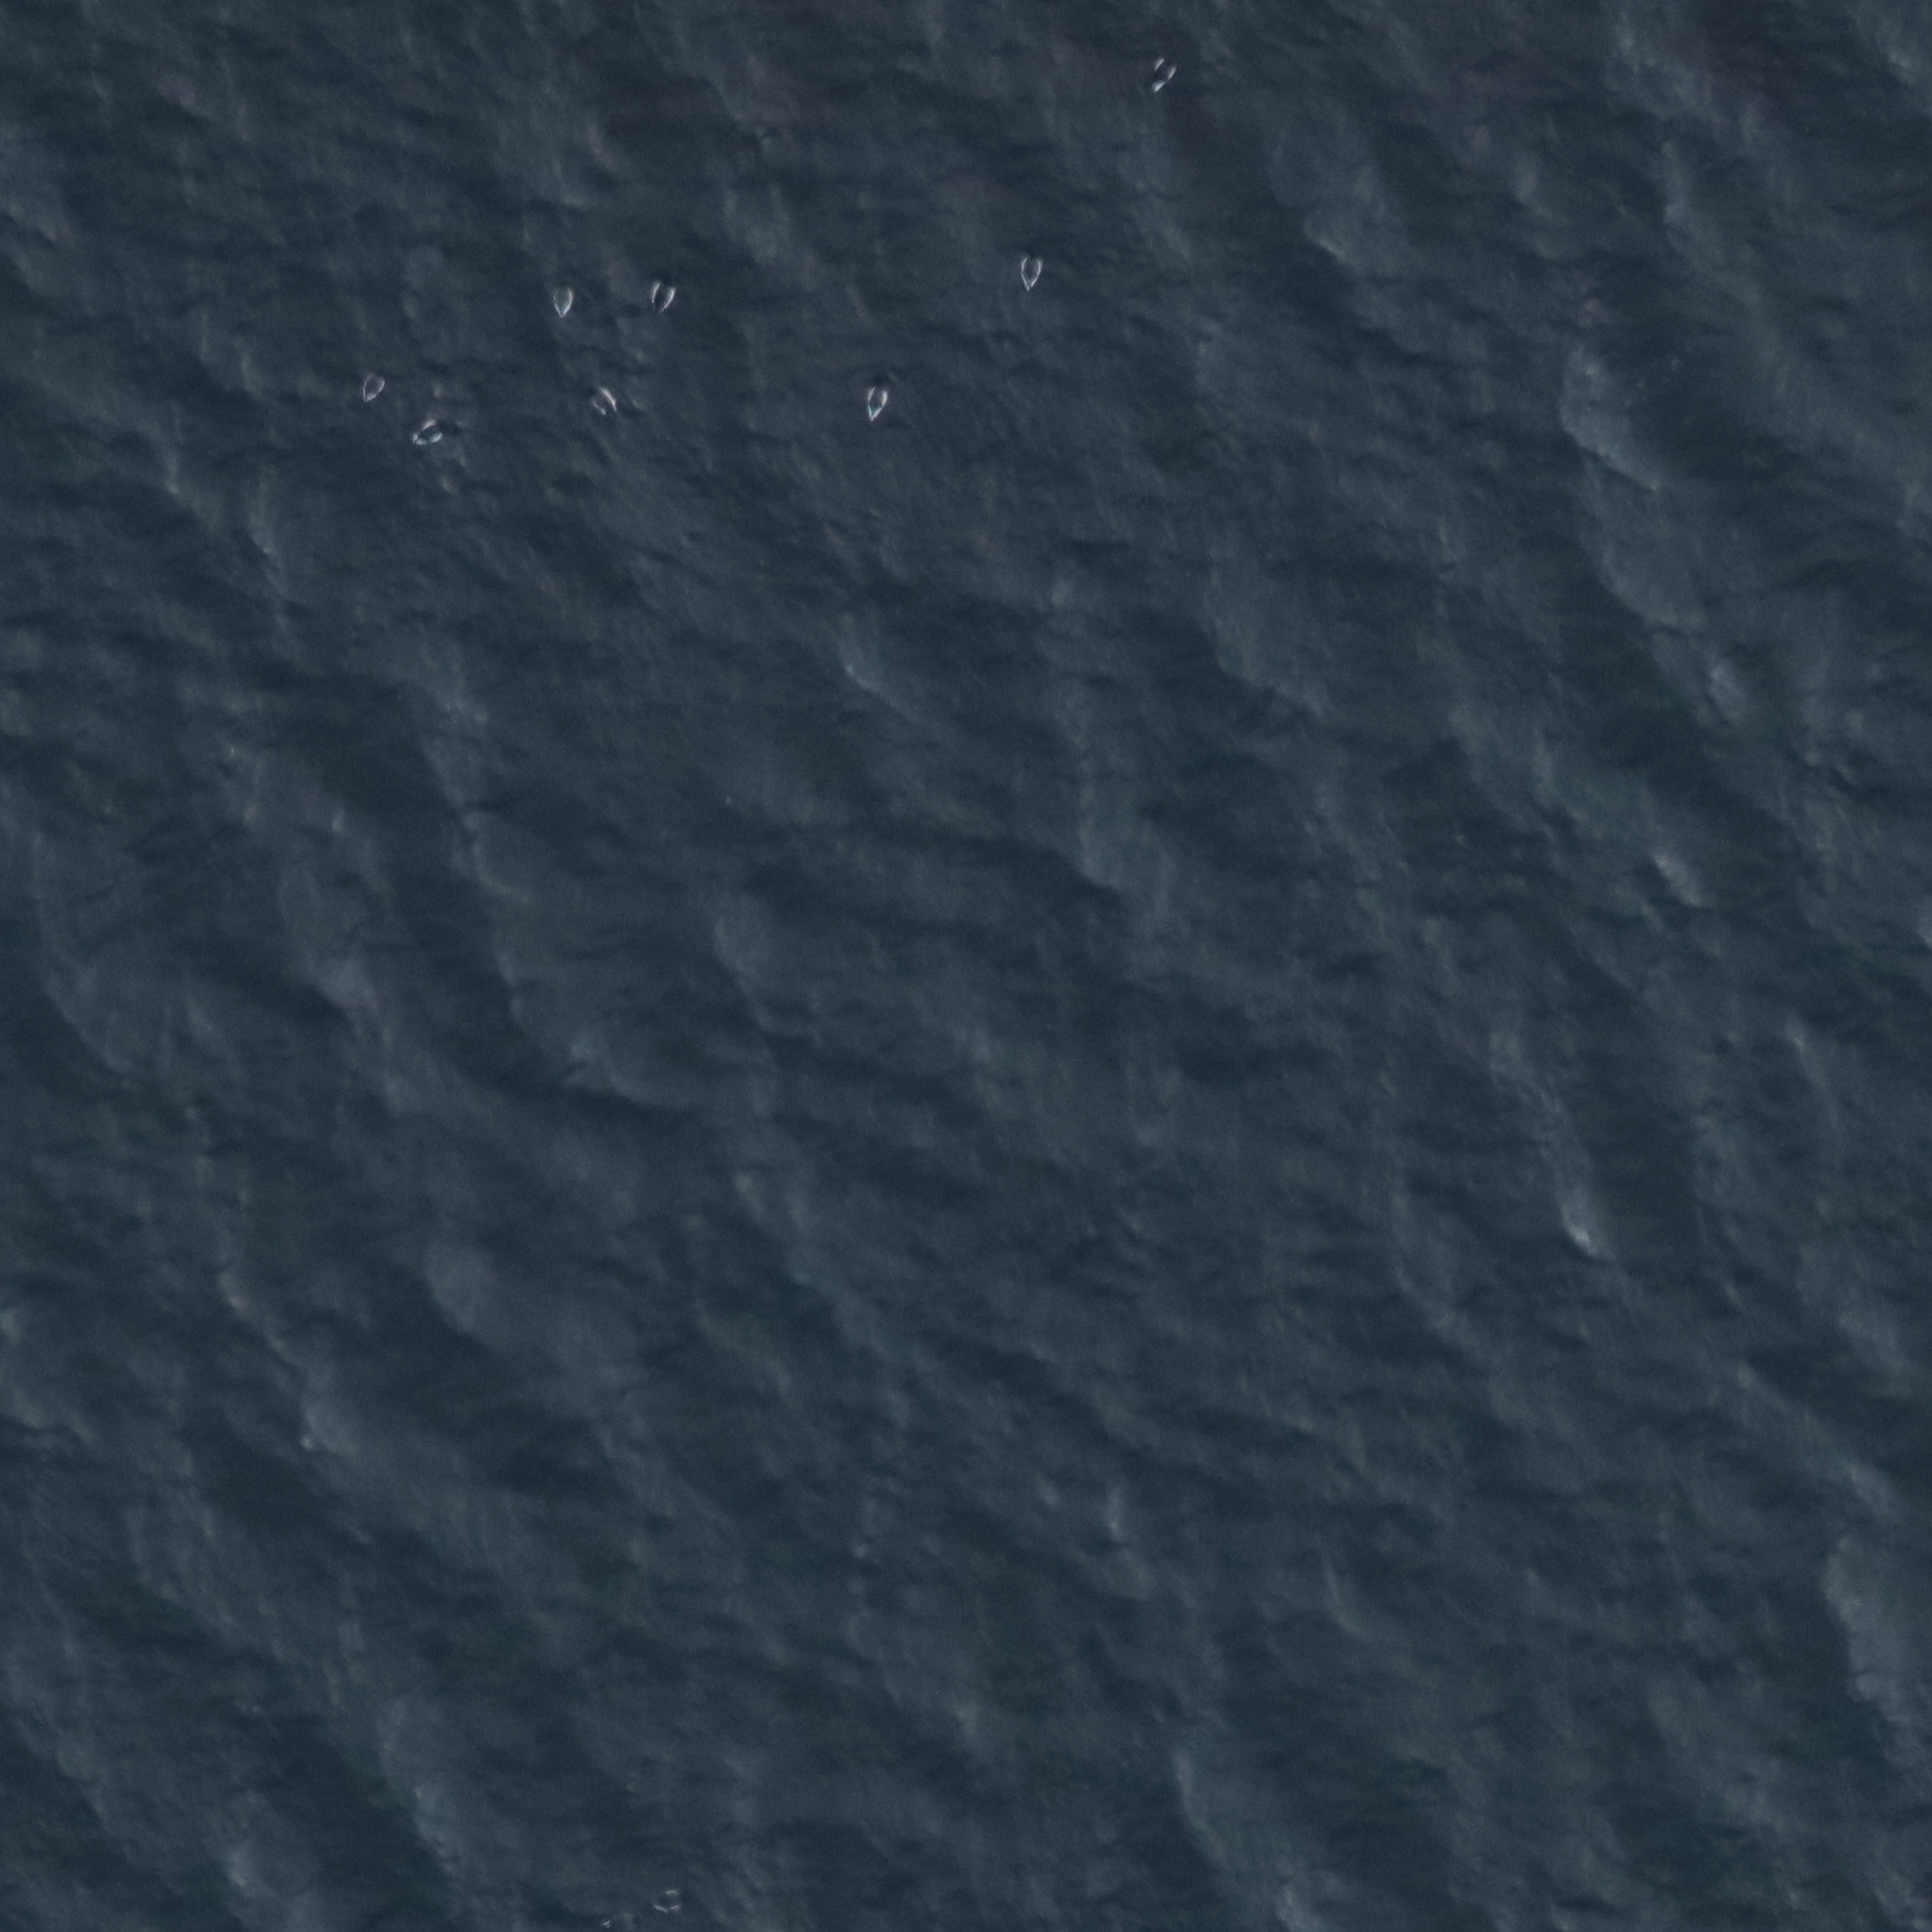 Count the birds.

10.